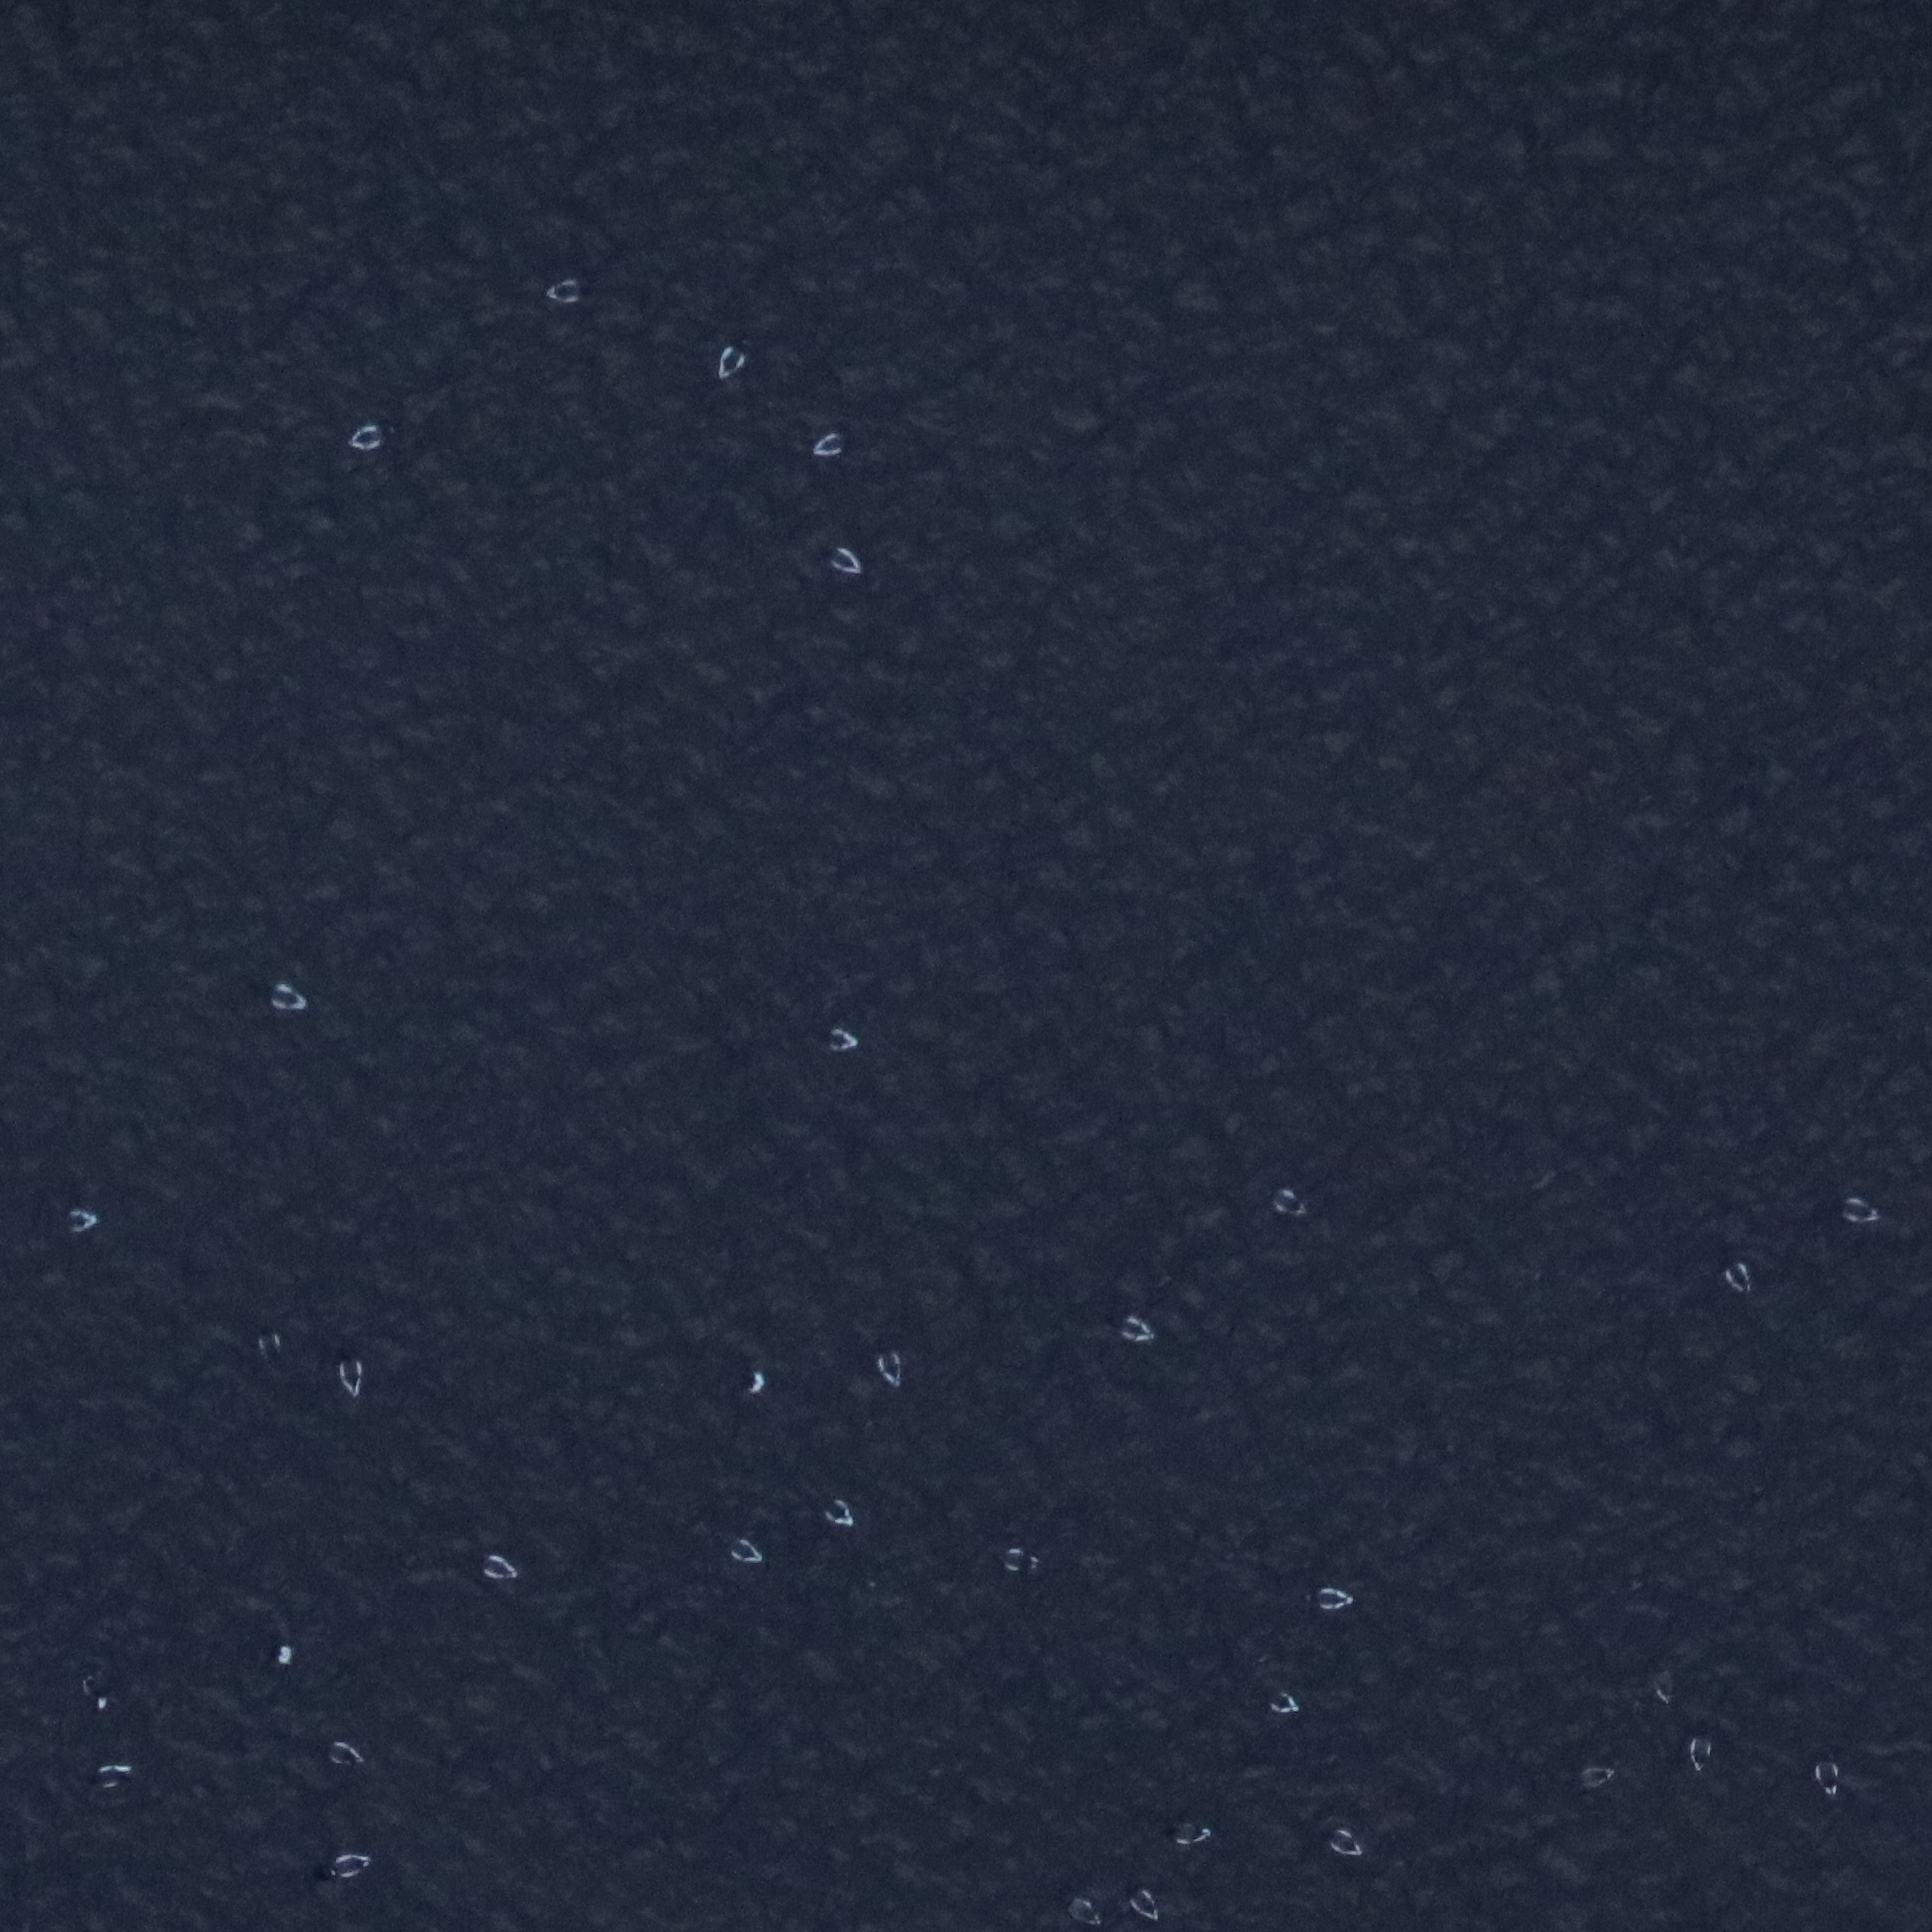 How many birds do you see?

33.